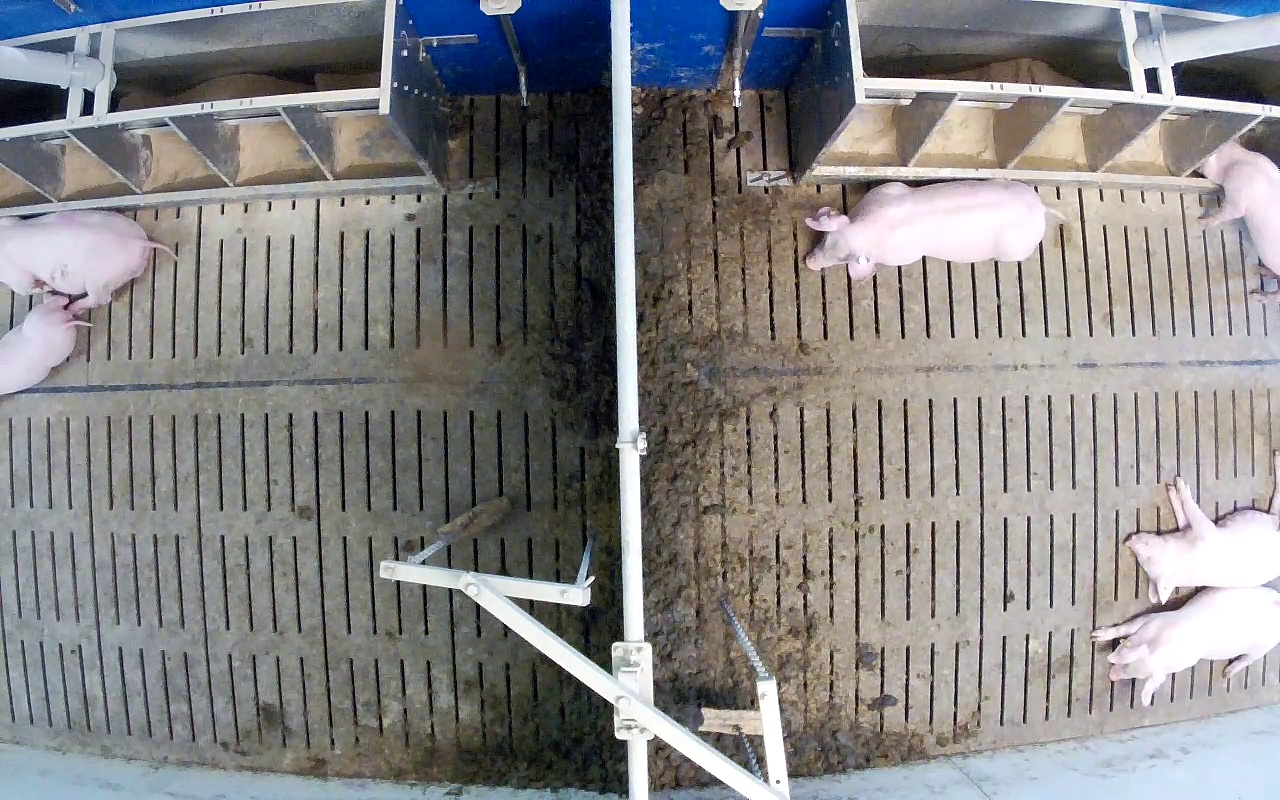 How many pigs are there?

6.